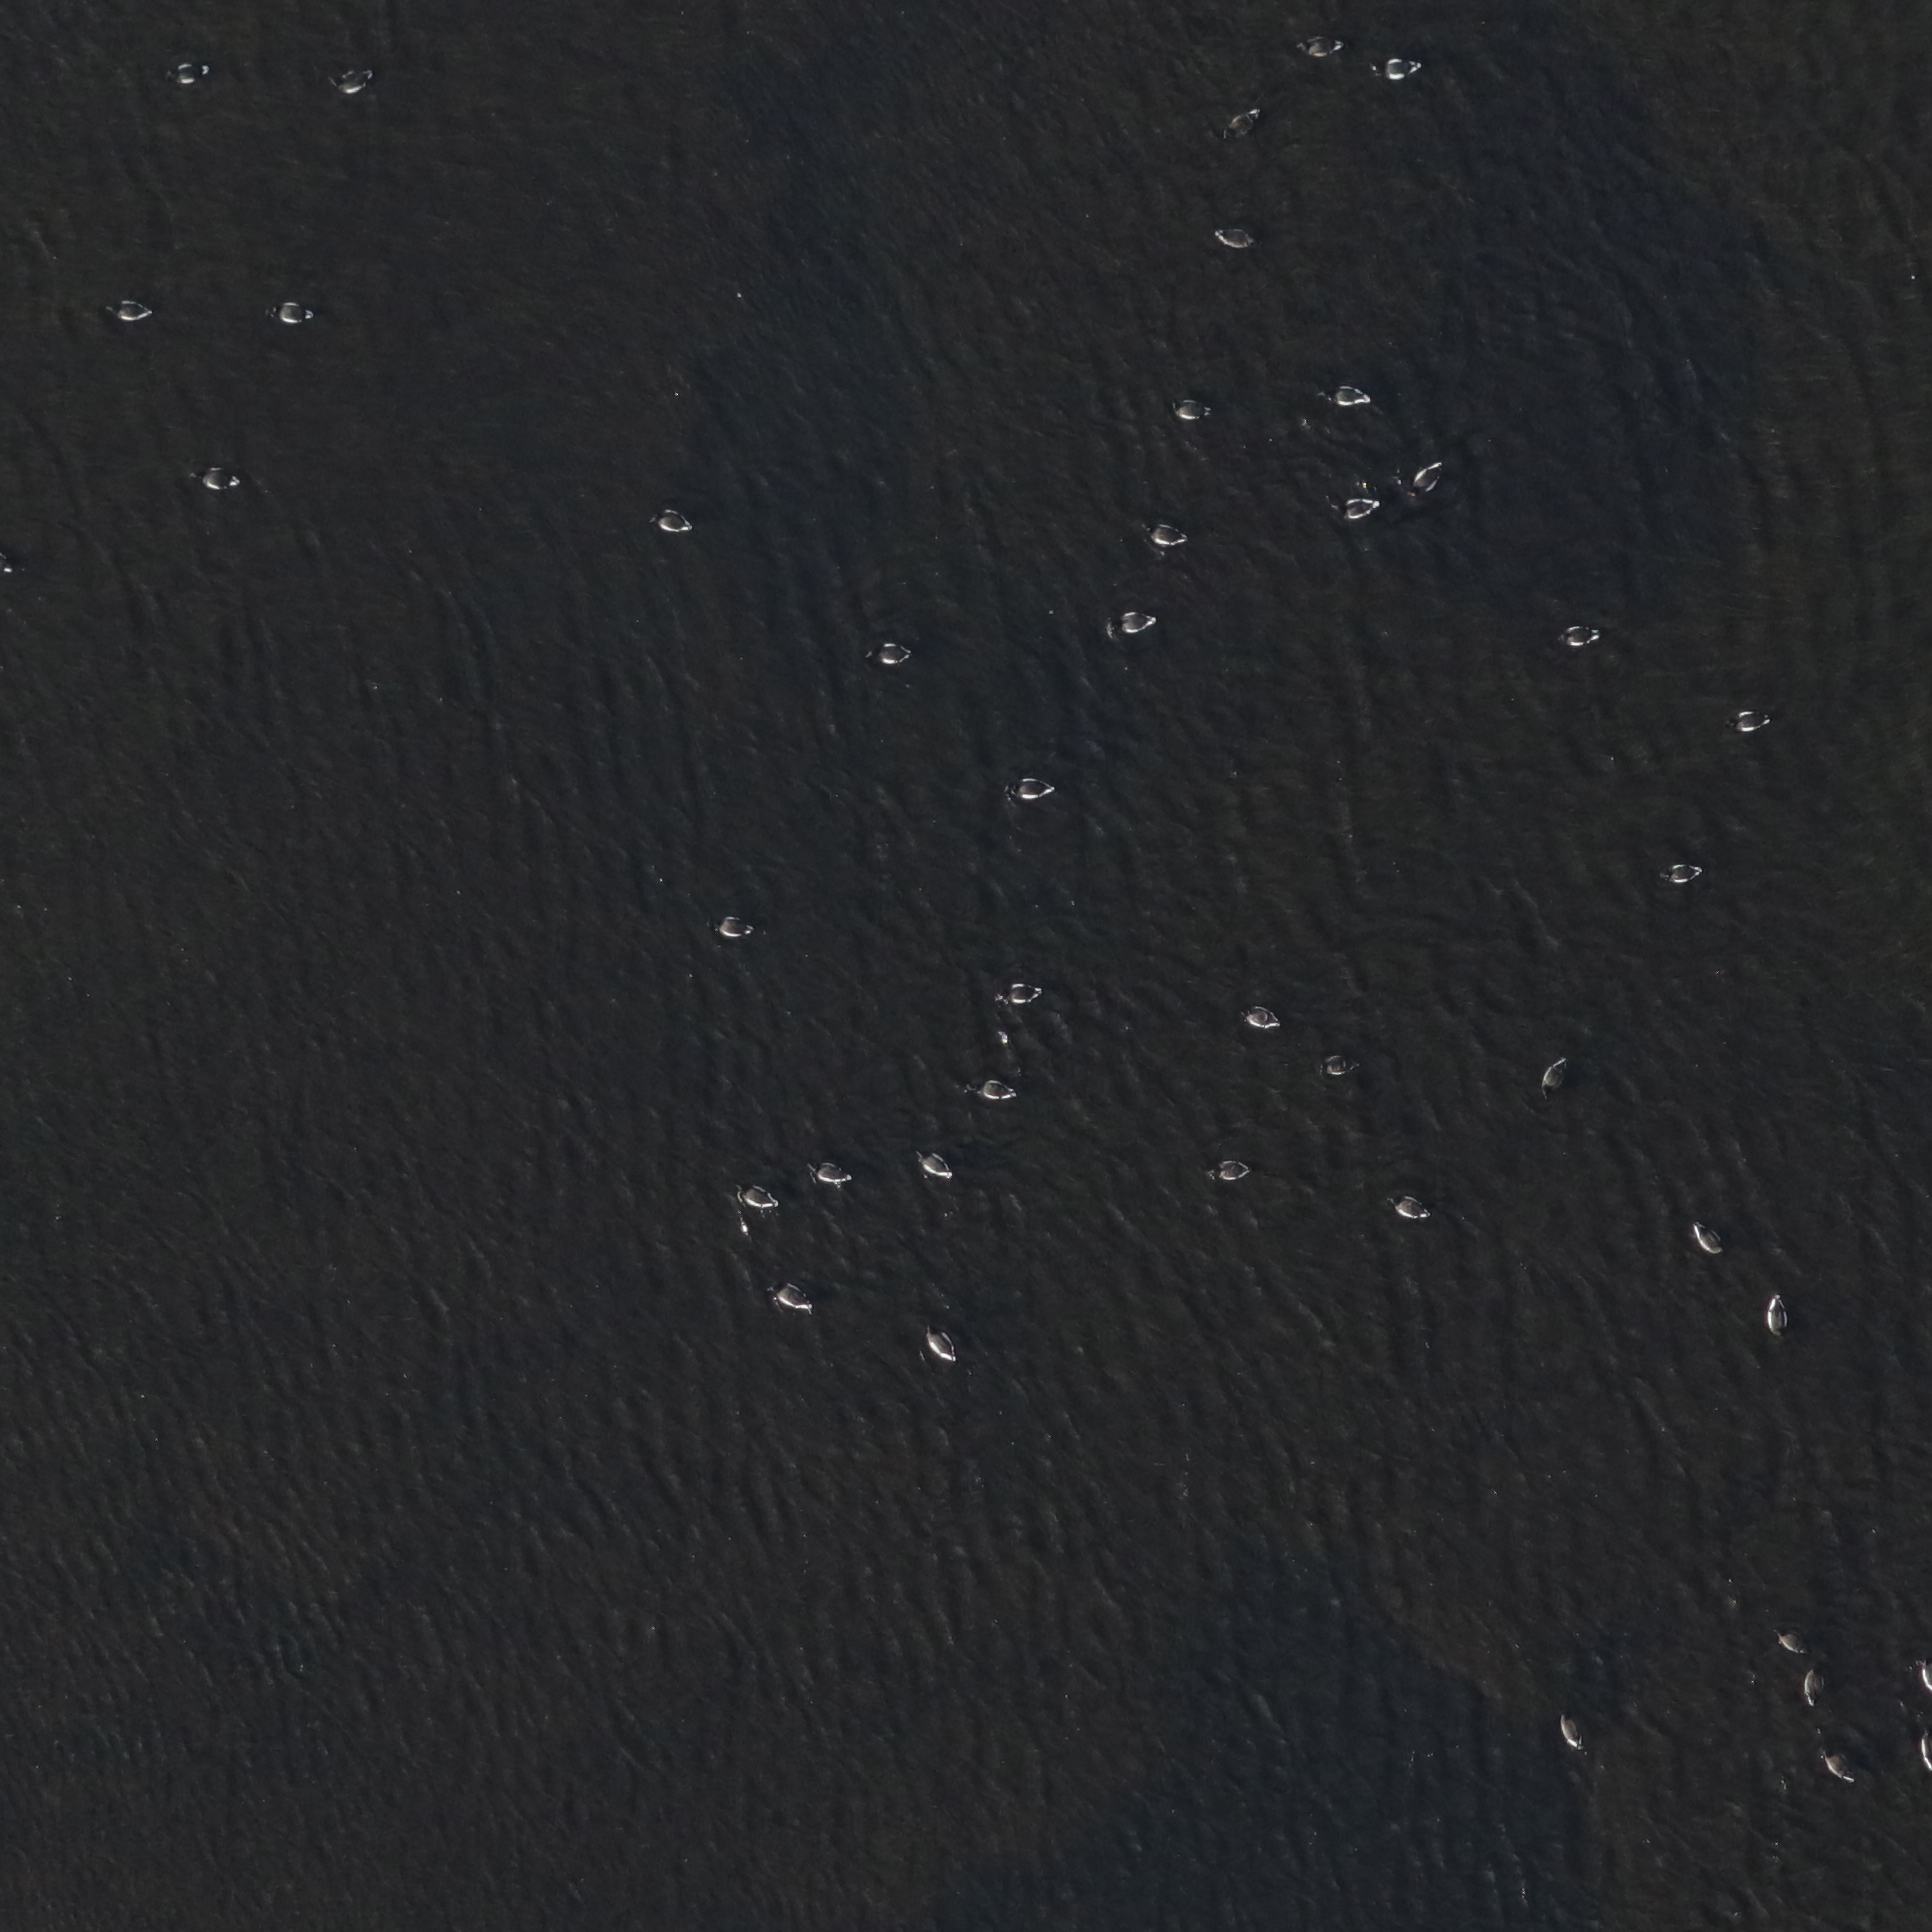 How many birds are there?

42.